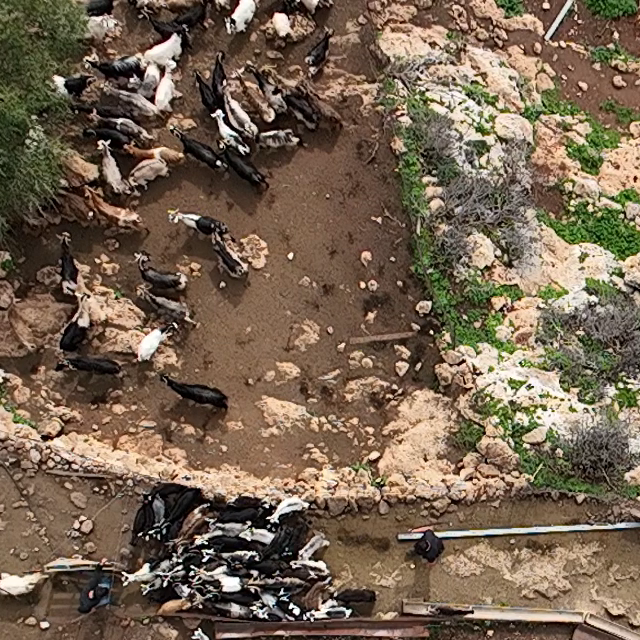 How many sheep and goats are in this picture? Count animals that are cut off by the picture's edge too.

90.